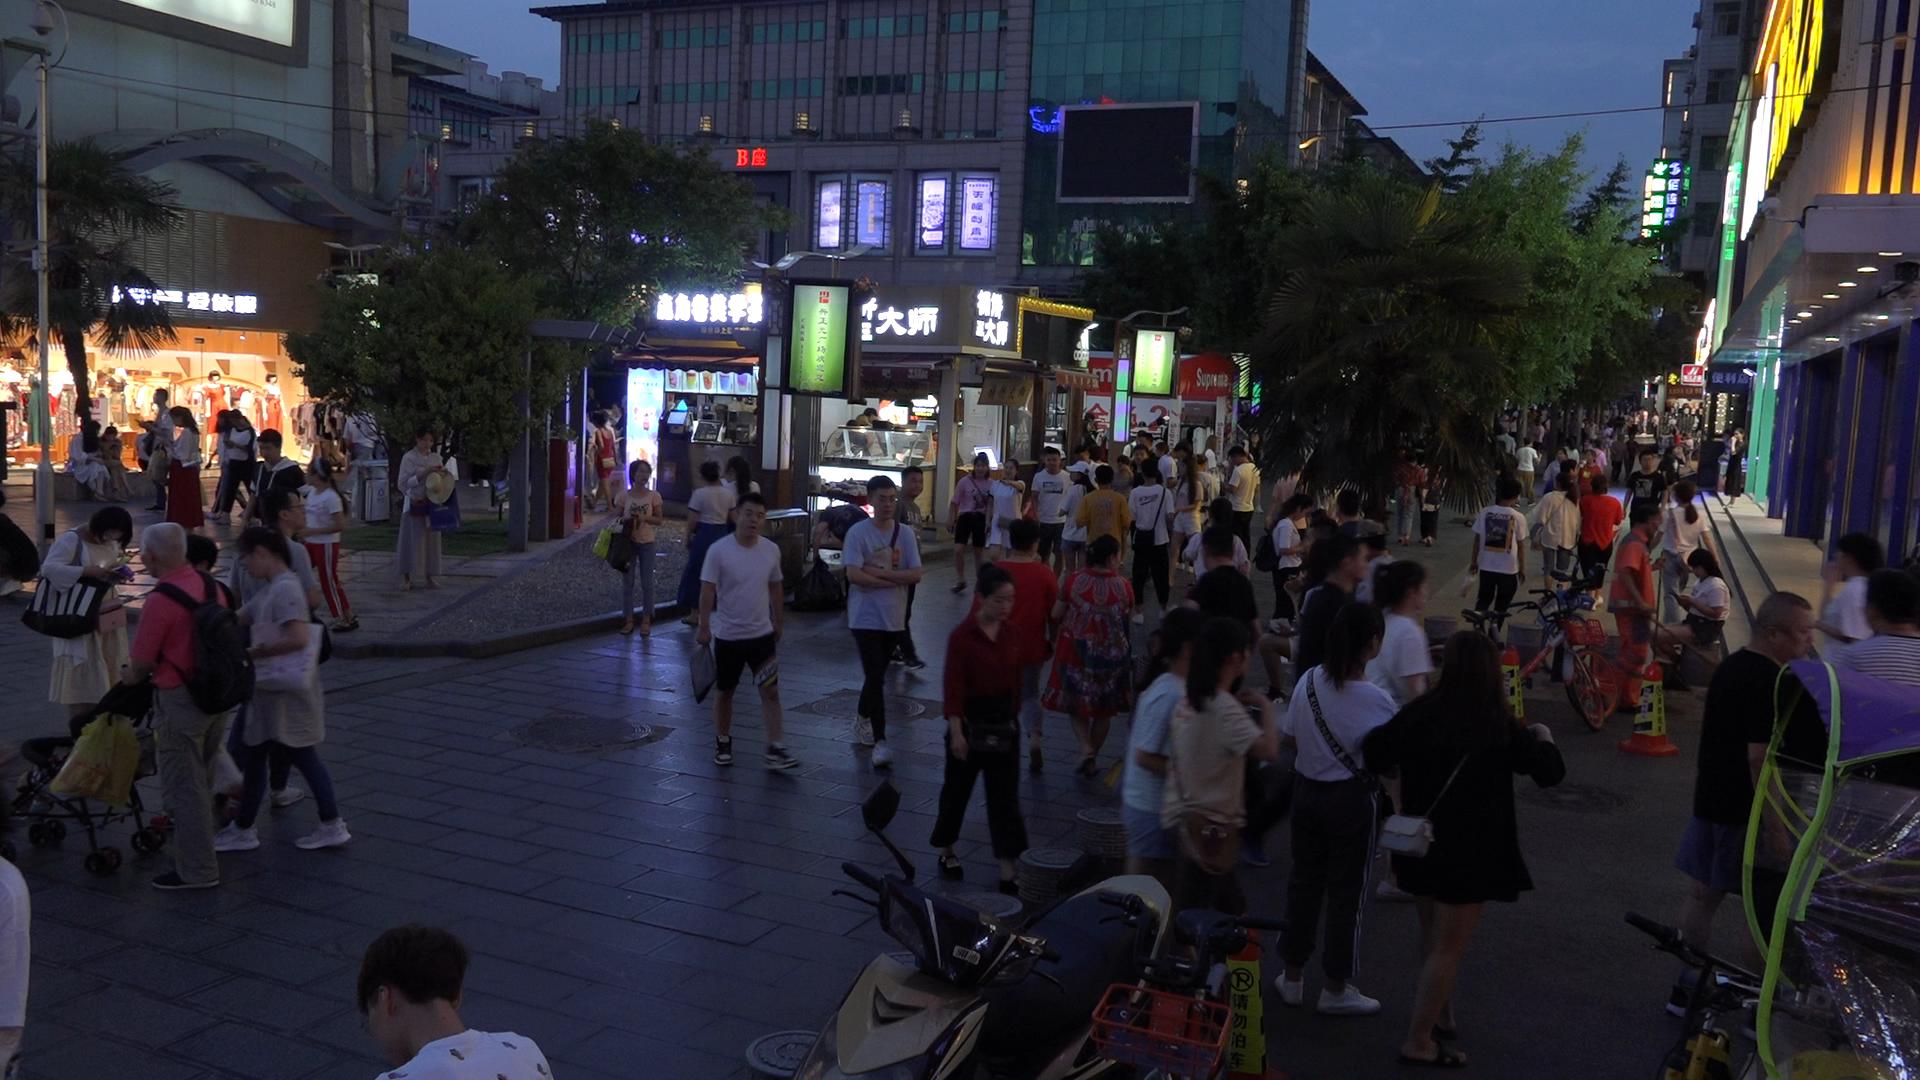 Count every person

101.